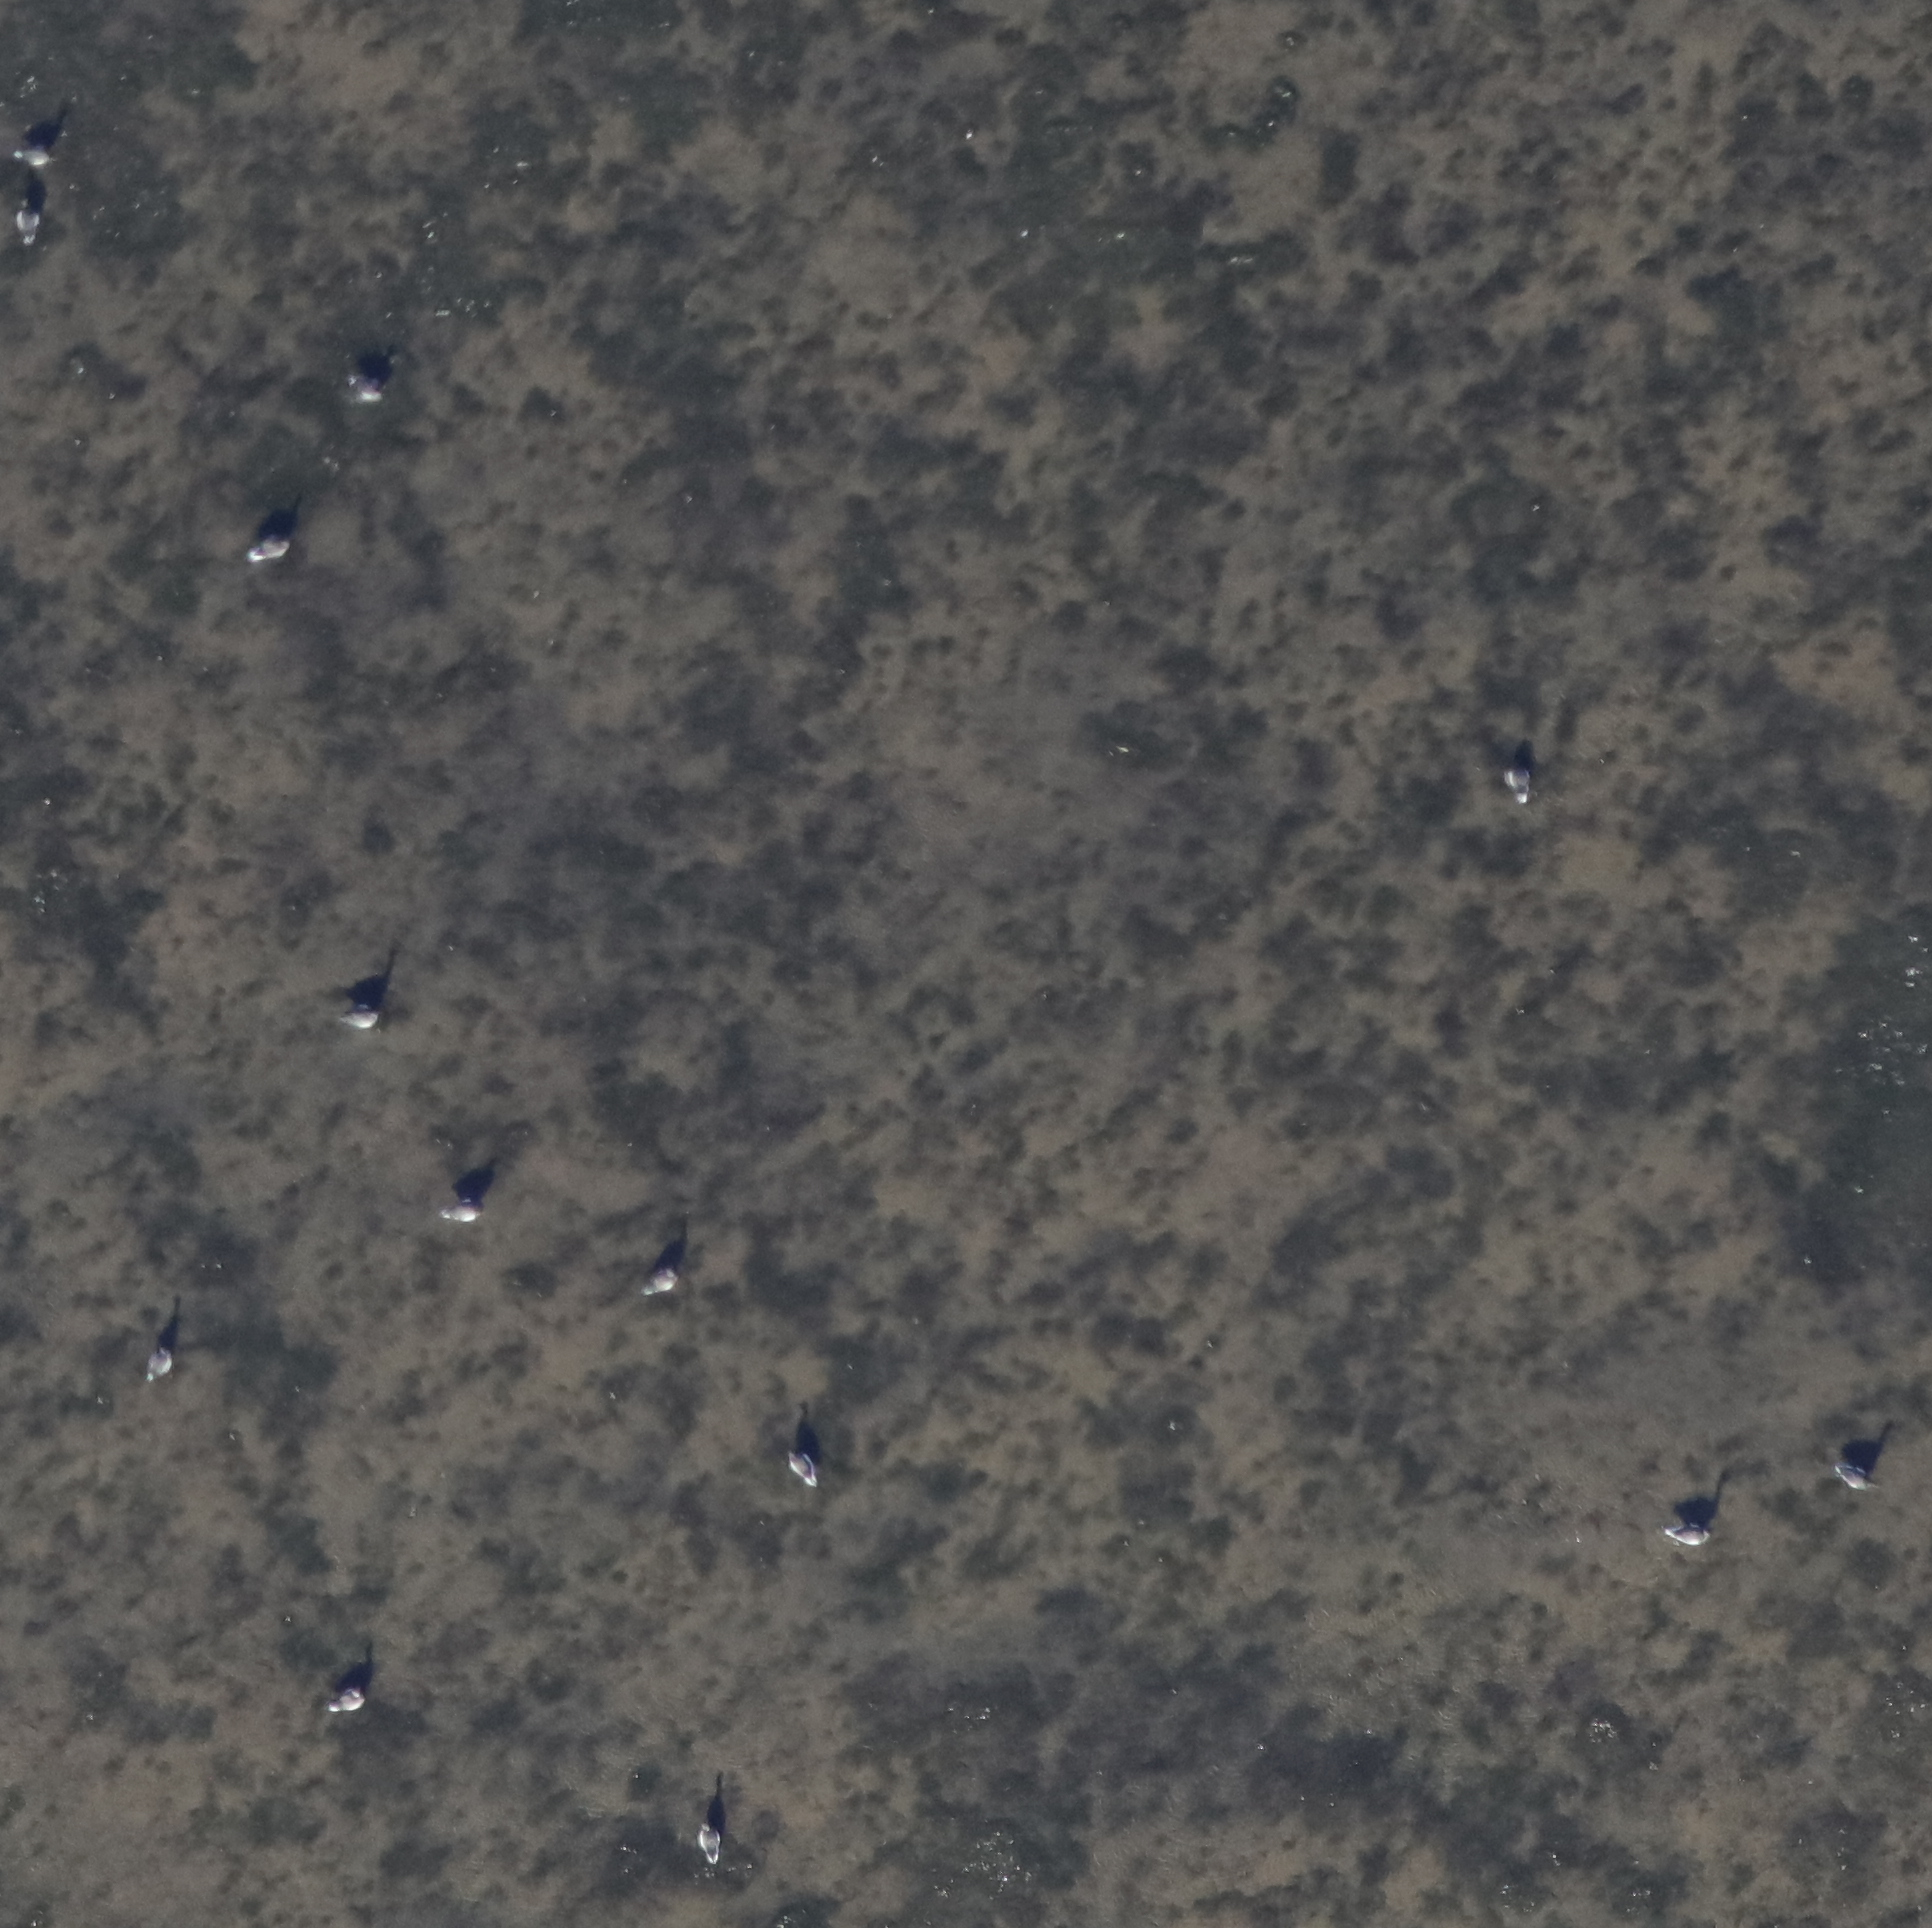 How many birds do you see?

14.